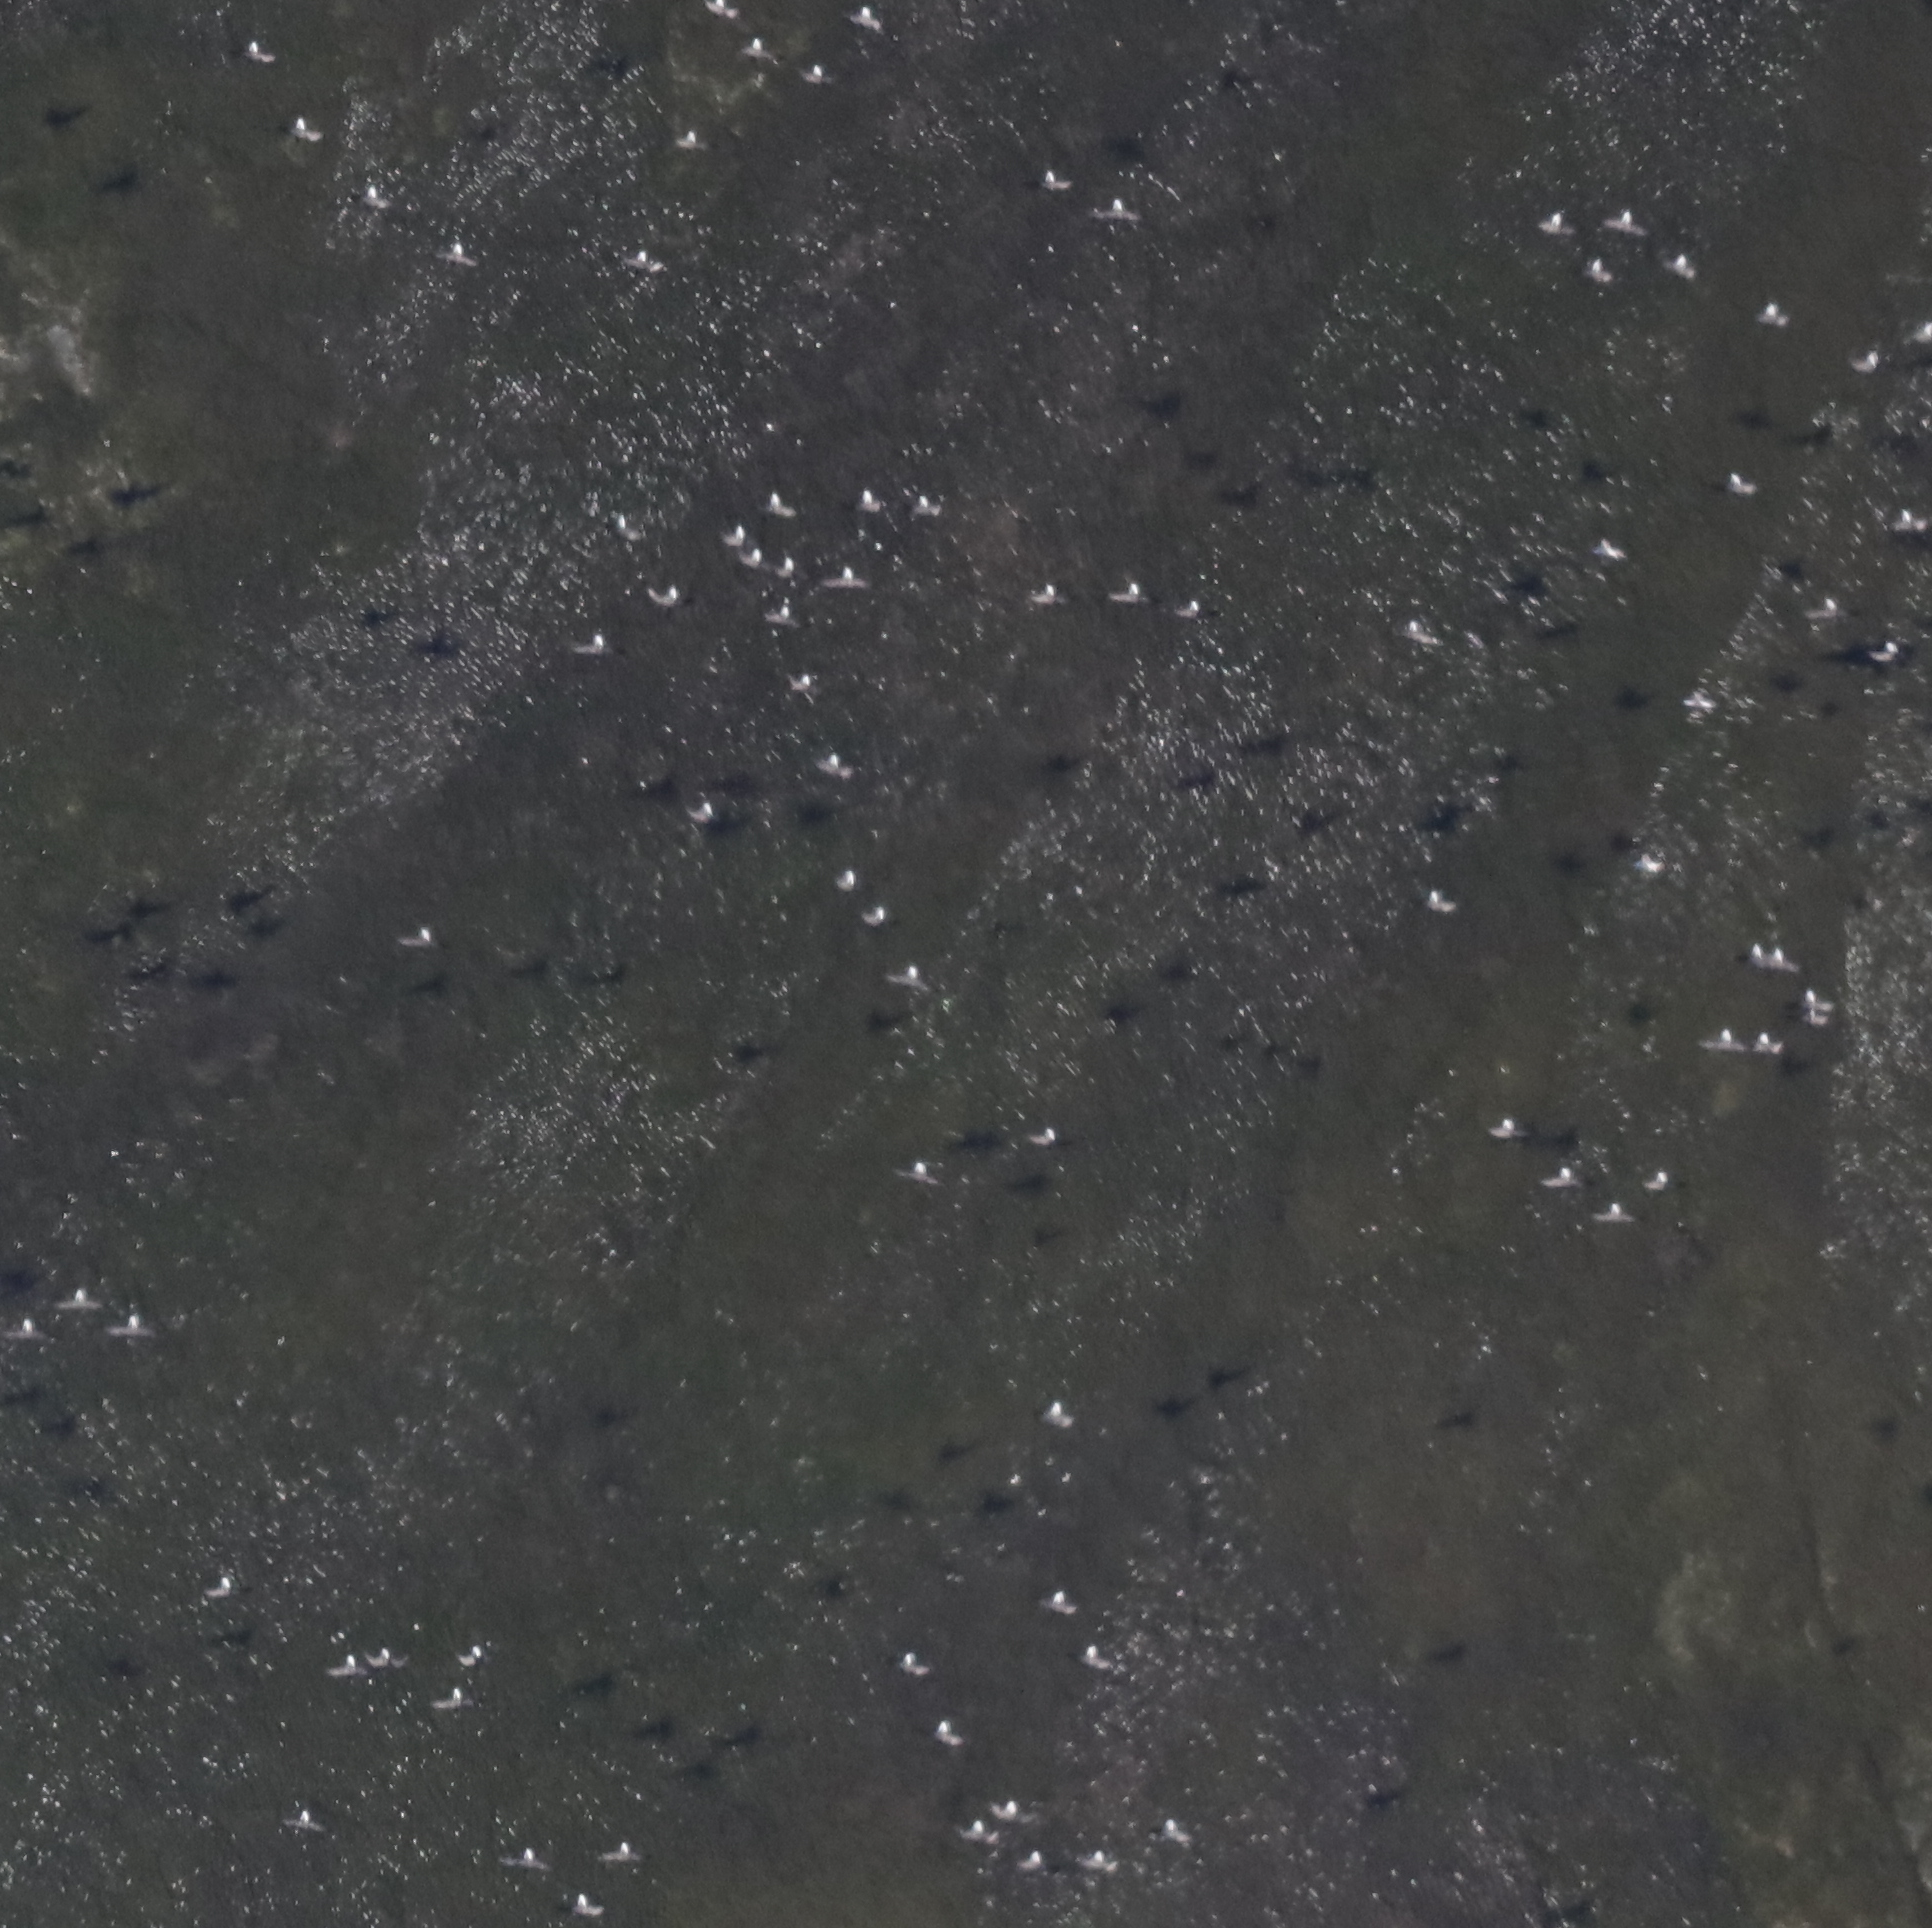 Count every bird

83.